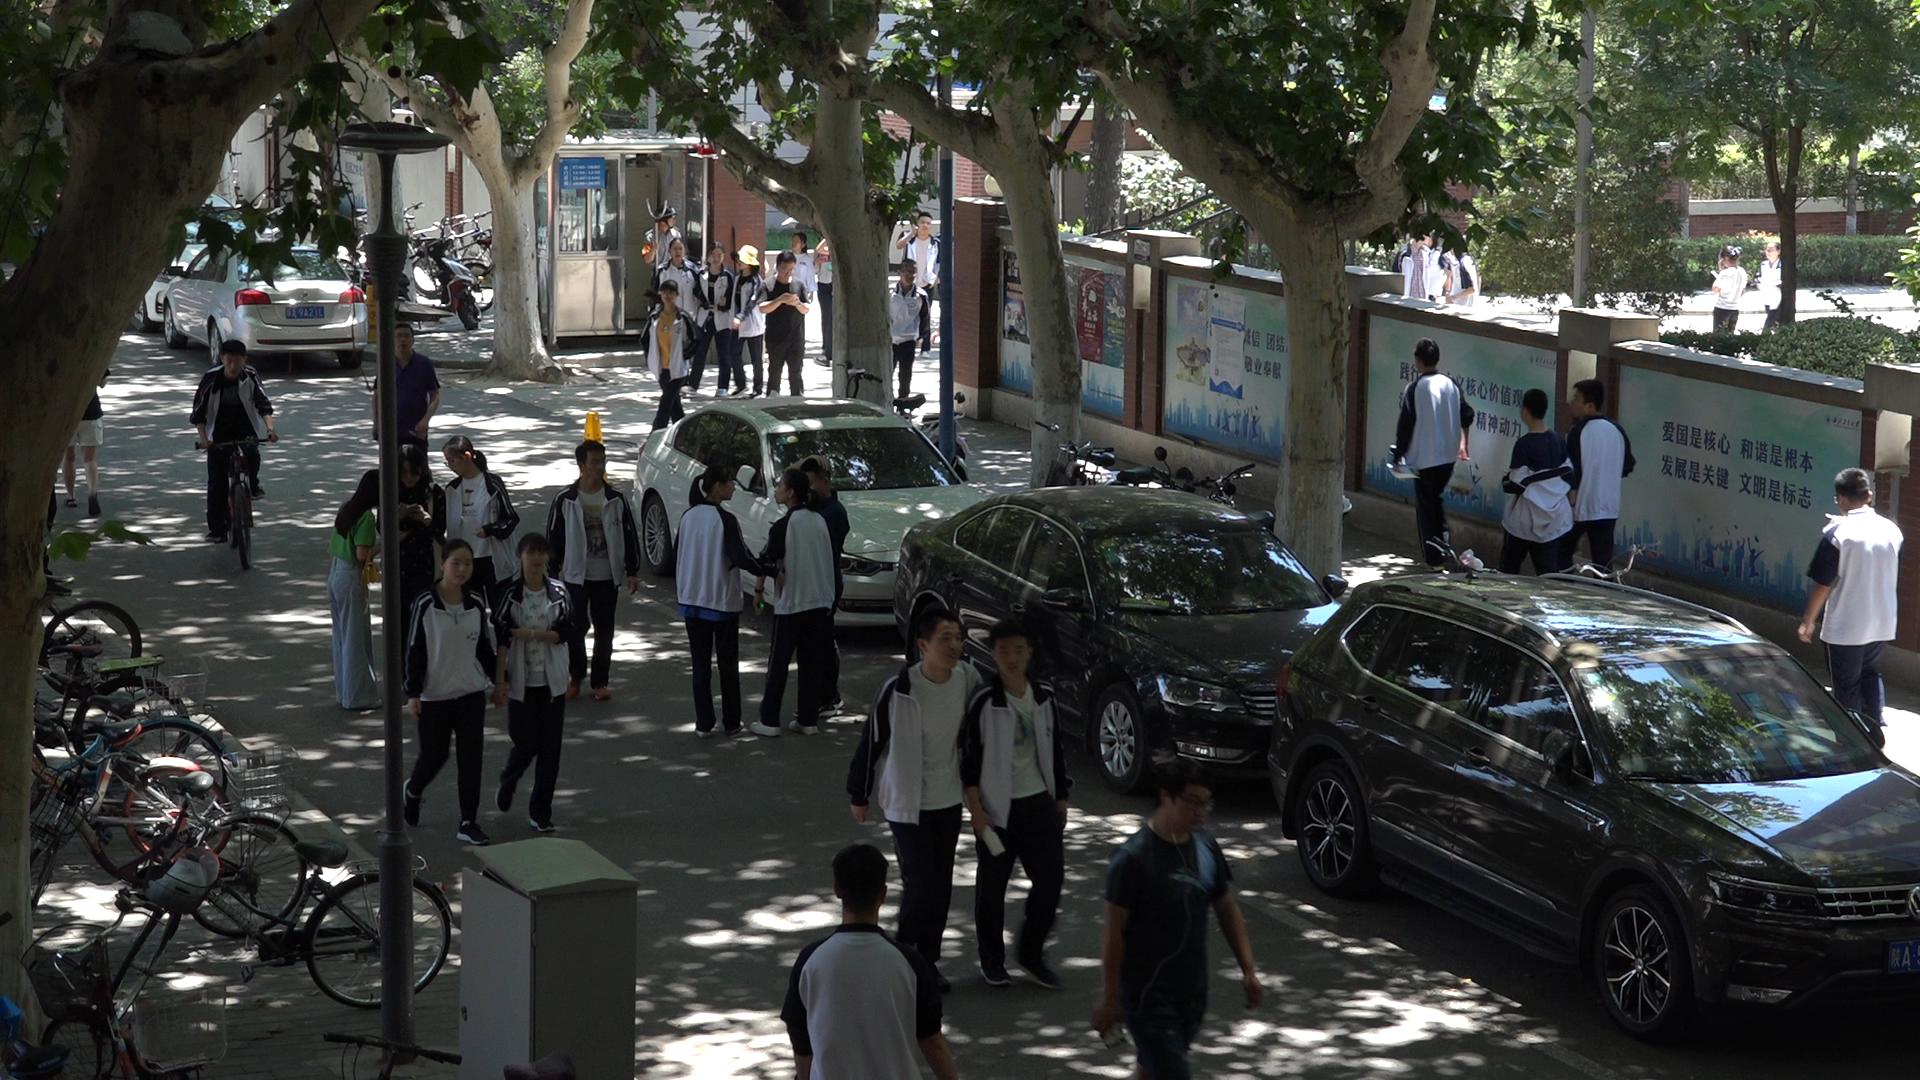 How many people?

32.